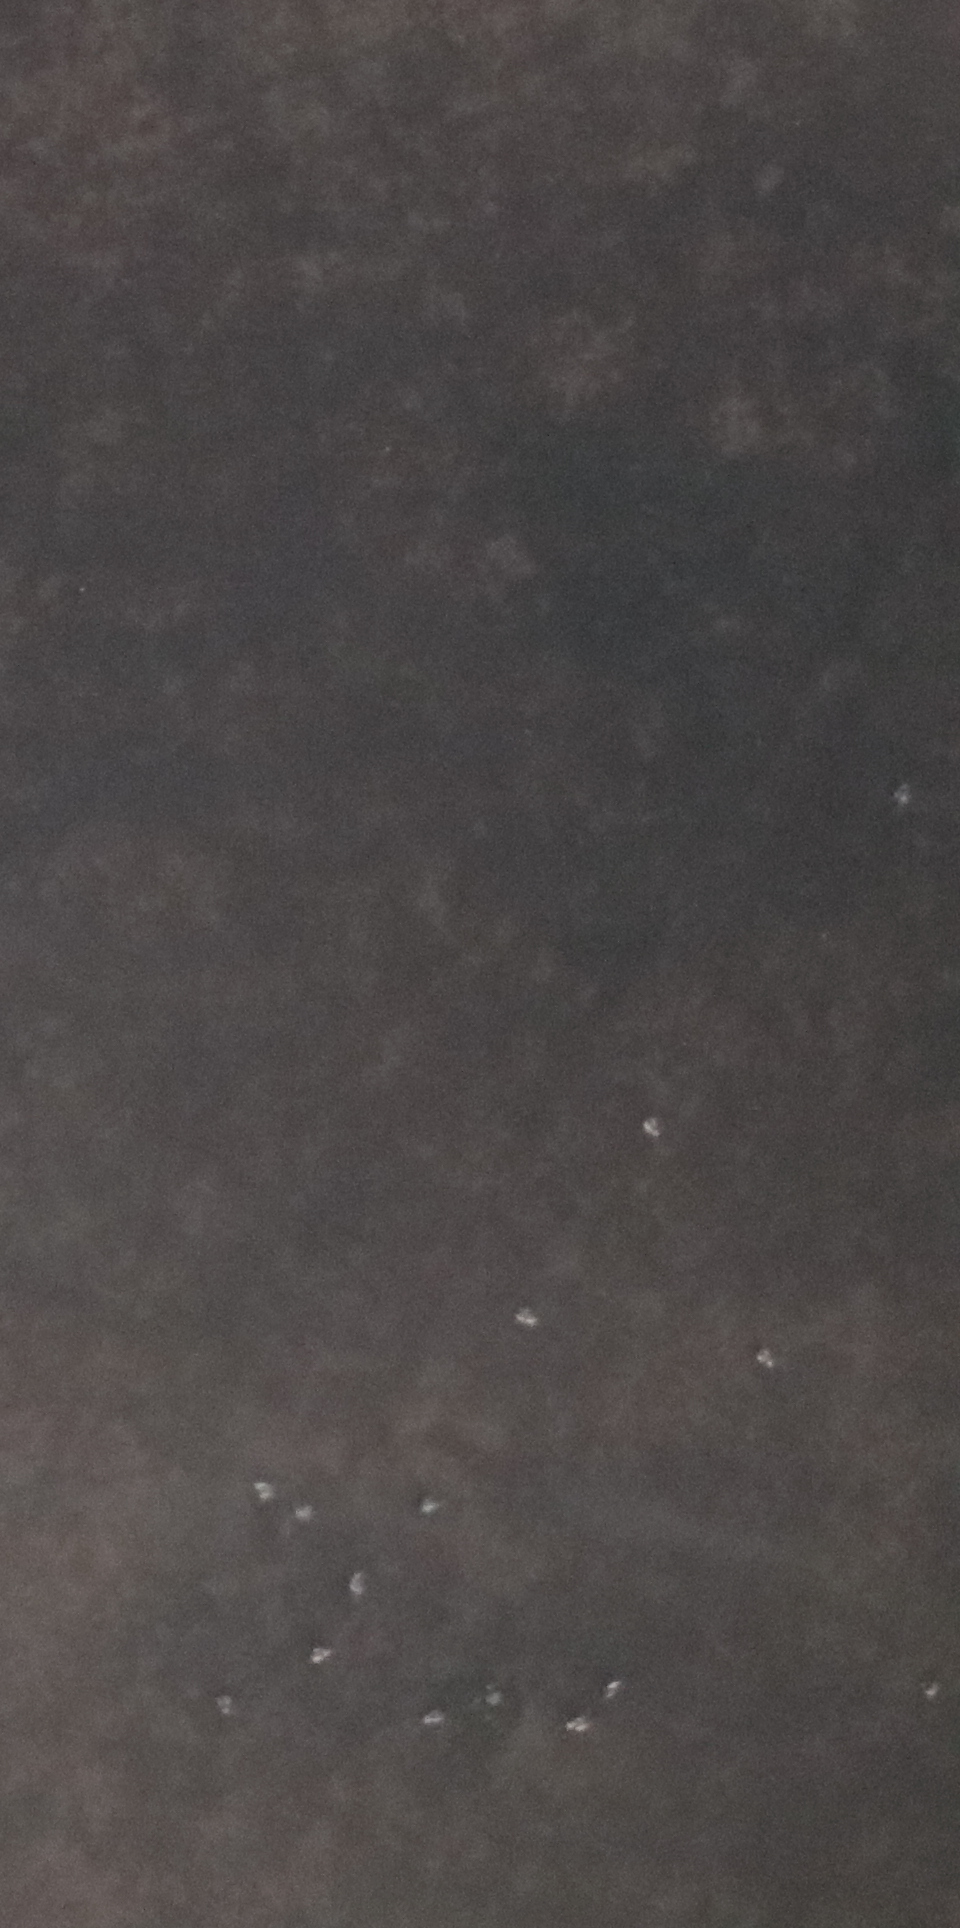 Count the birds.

15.